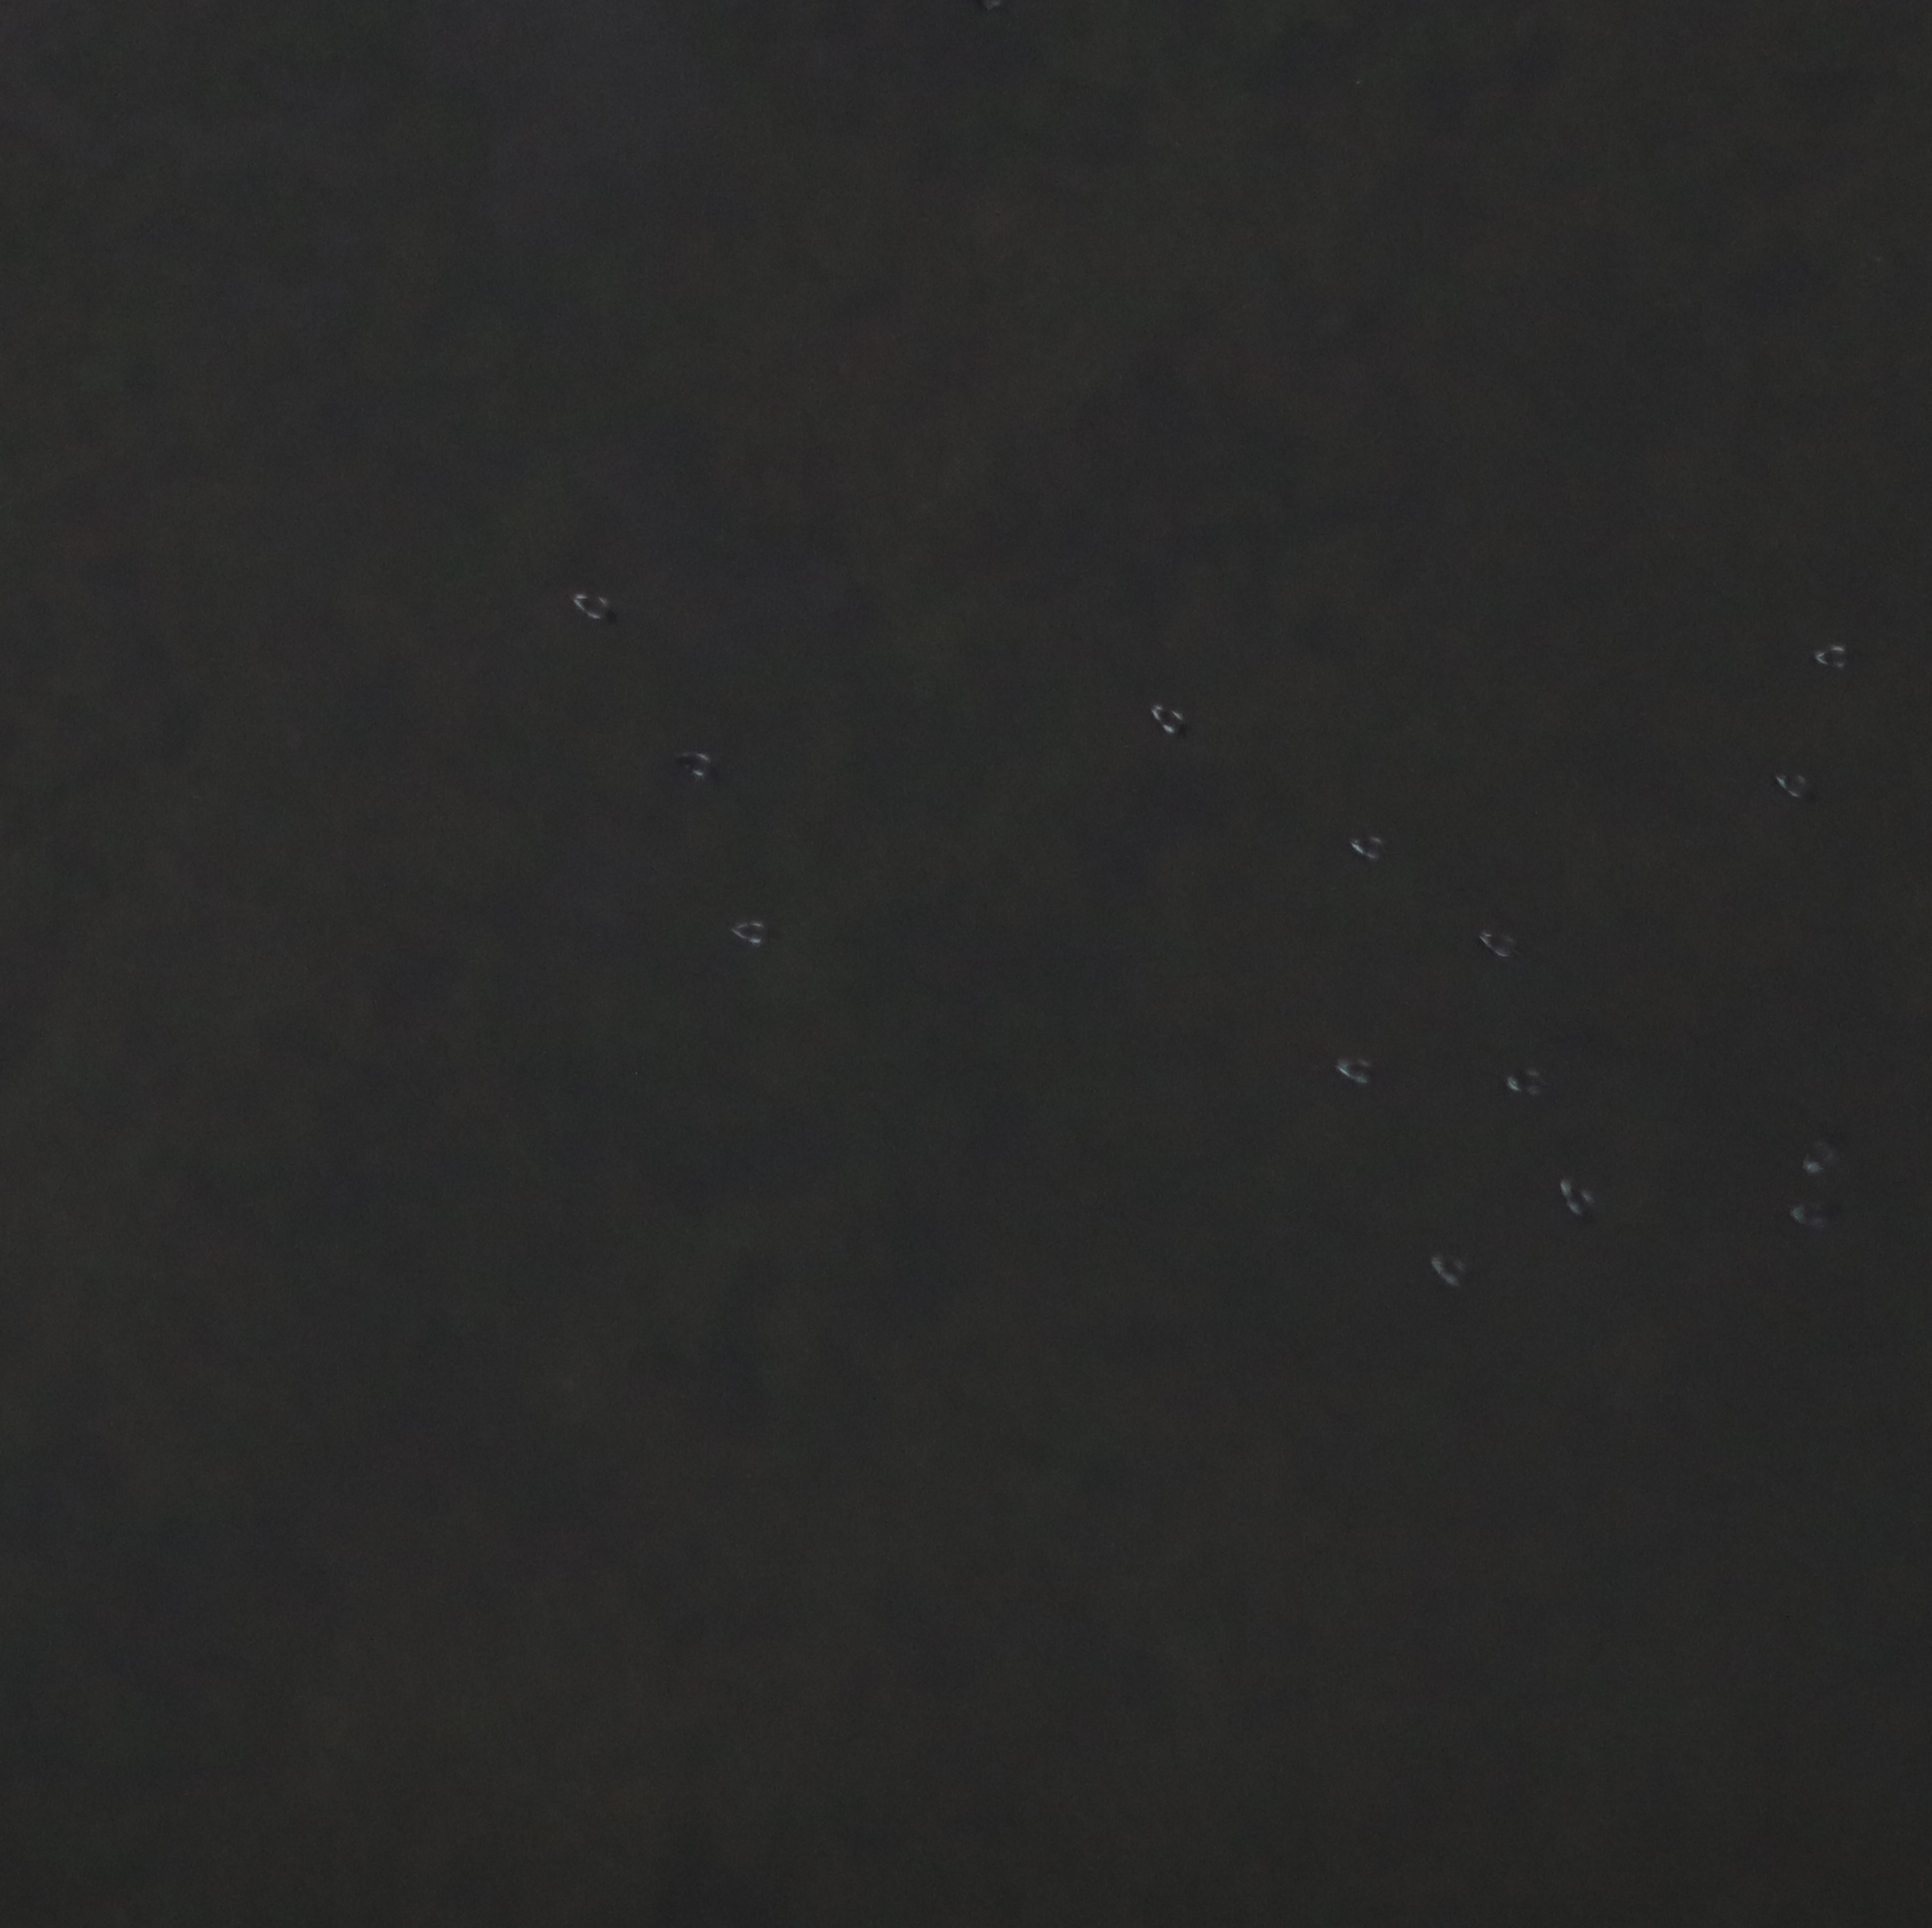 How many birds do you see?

14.